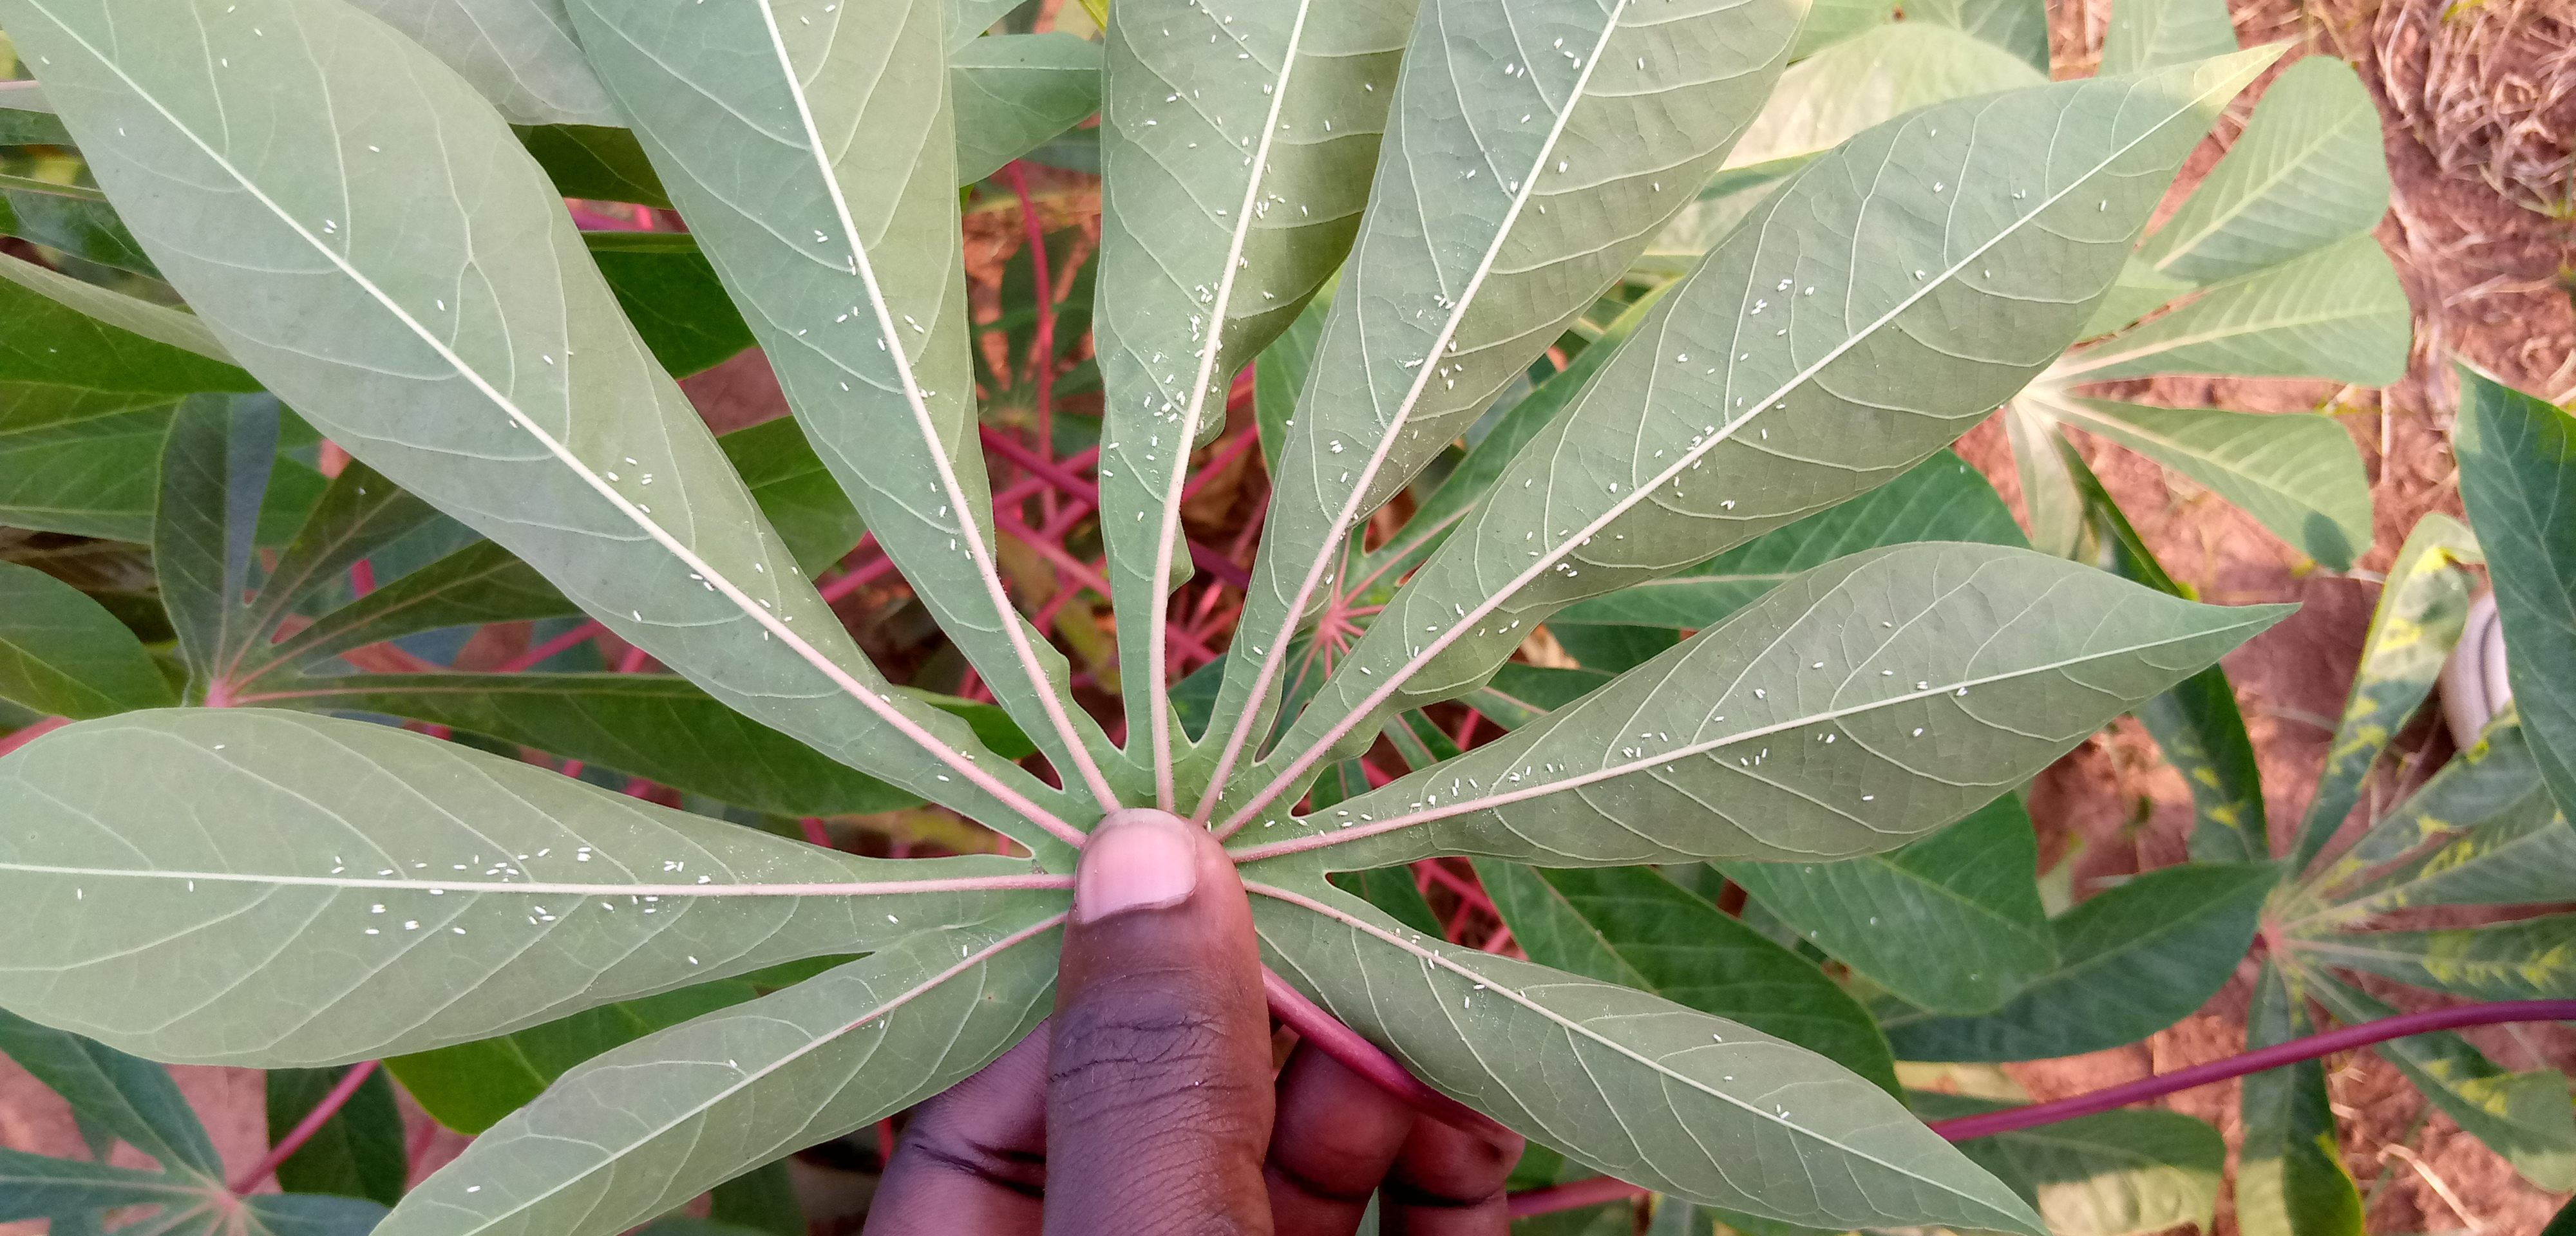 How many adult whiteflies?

259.